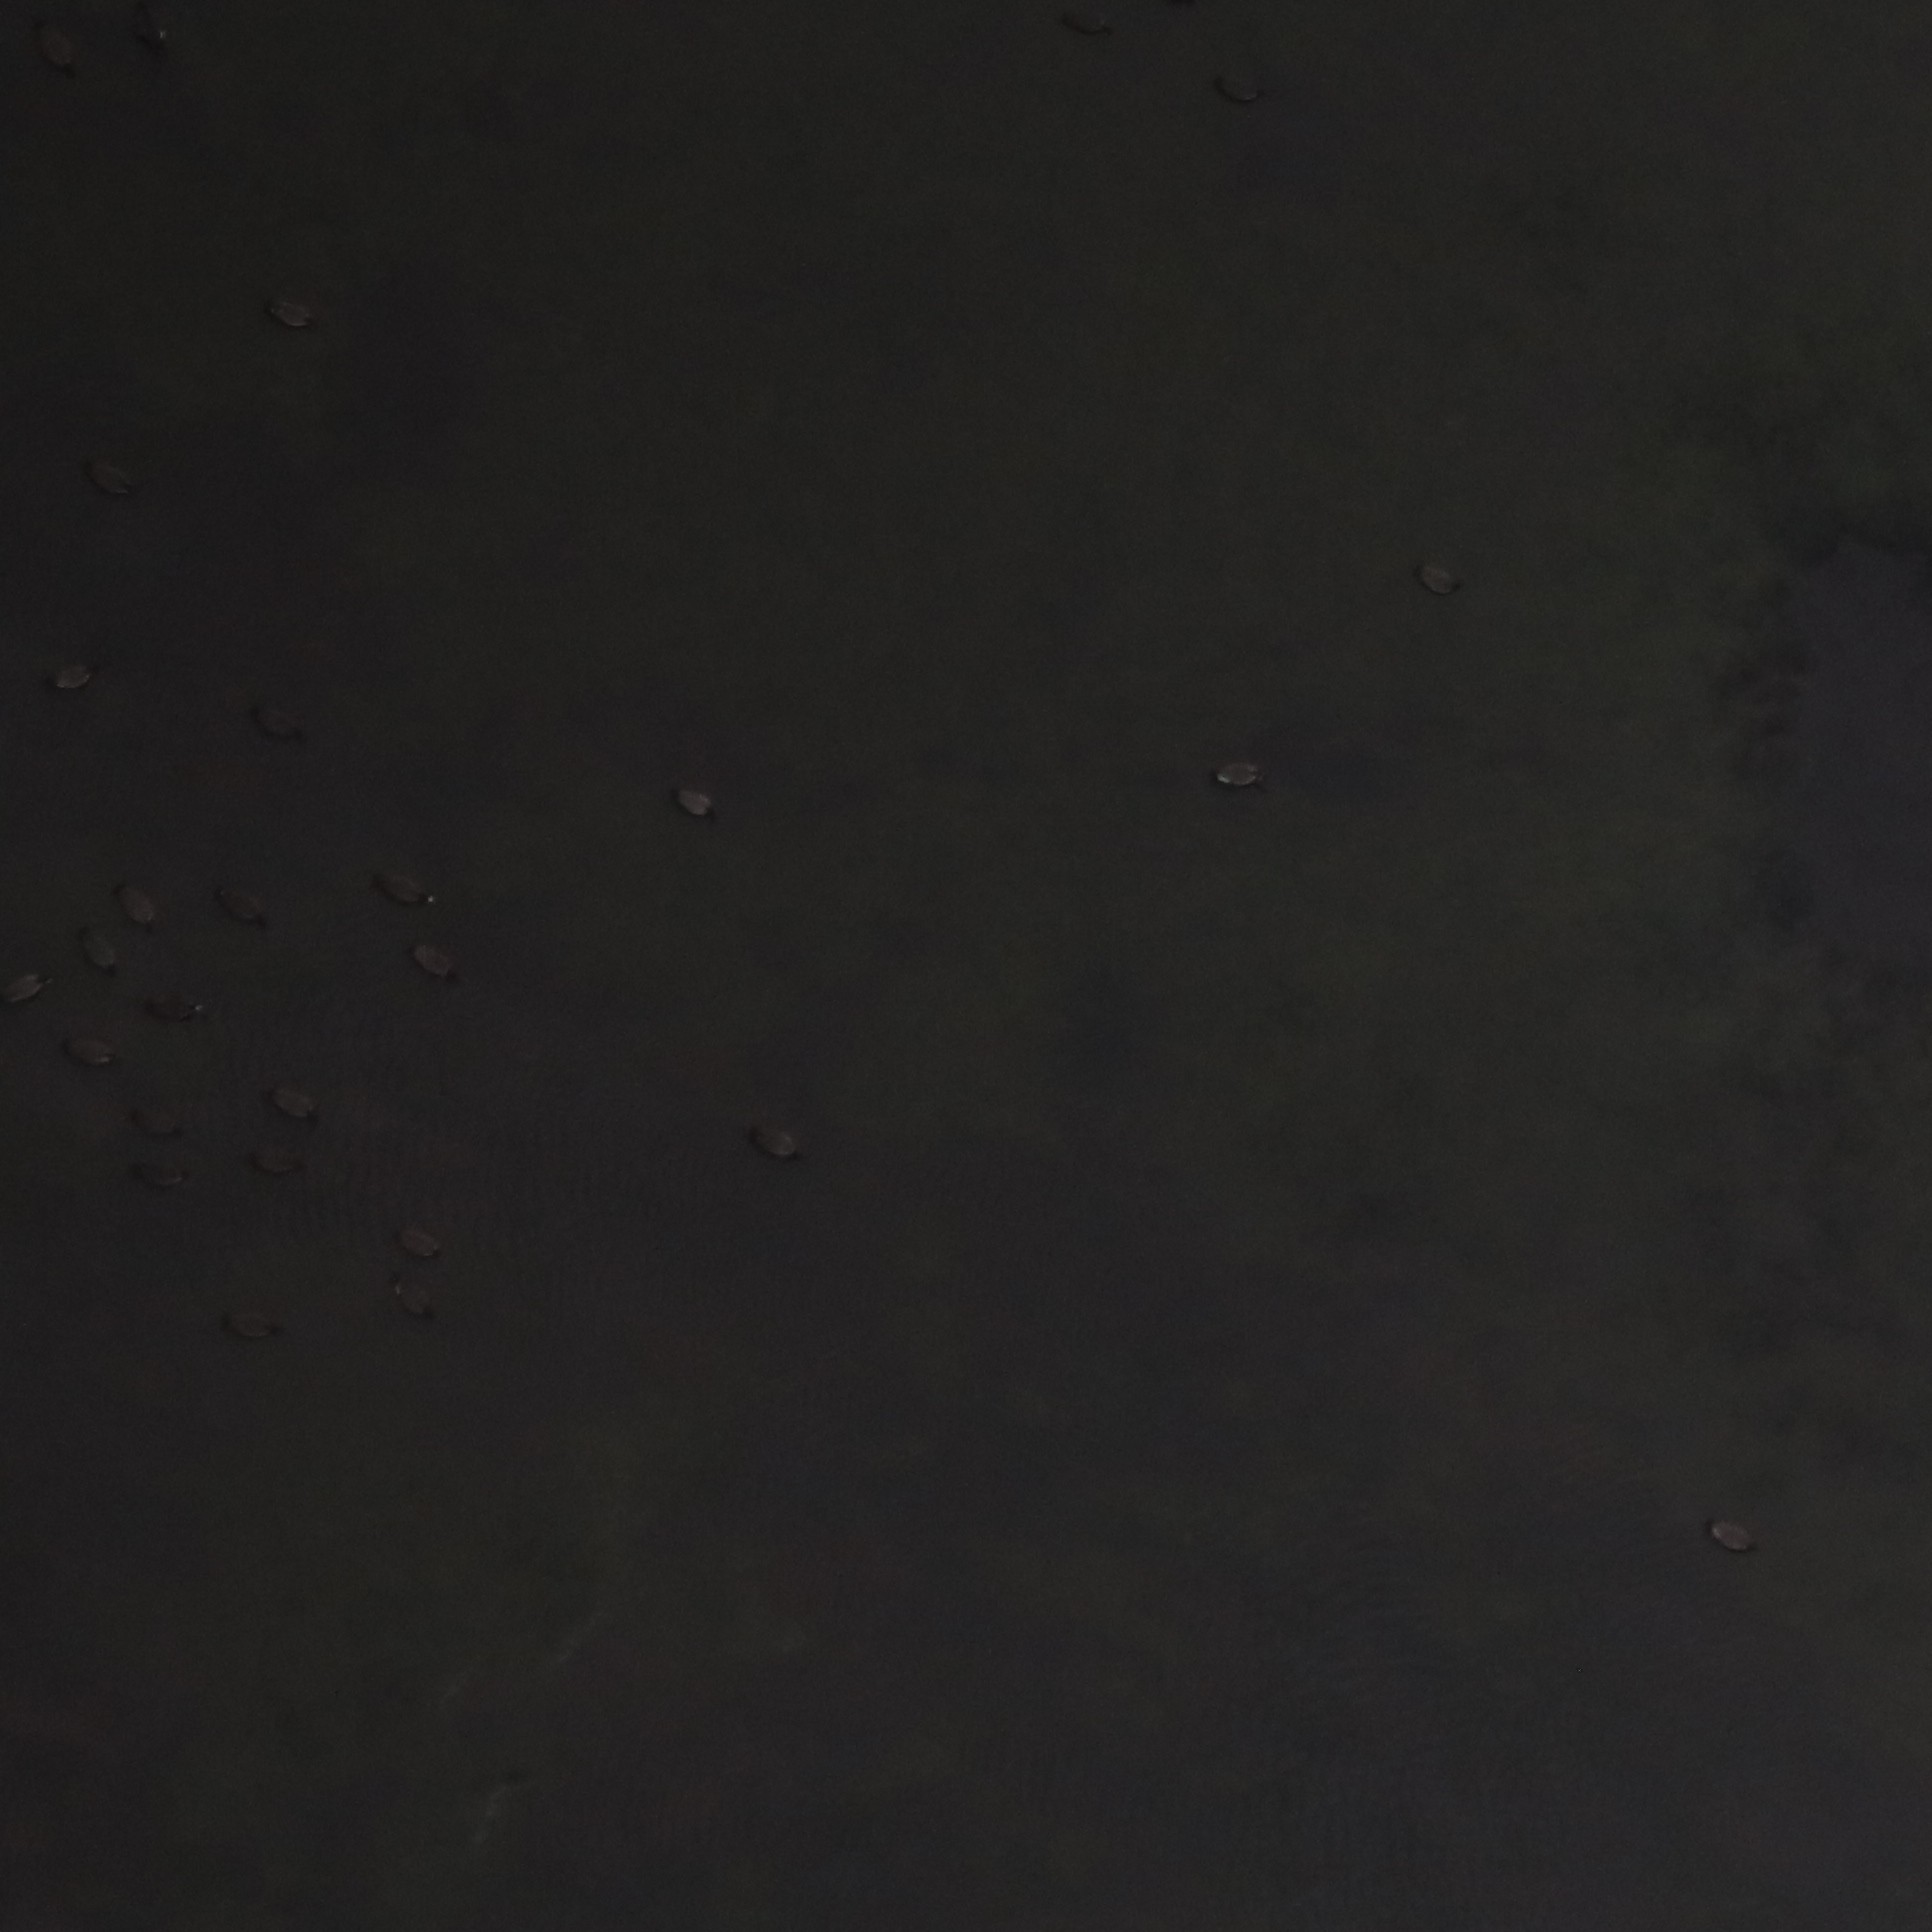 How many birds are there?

24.